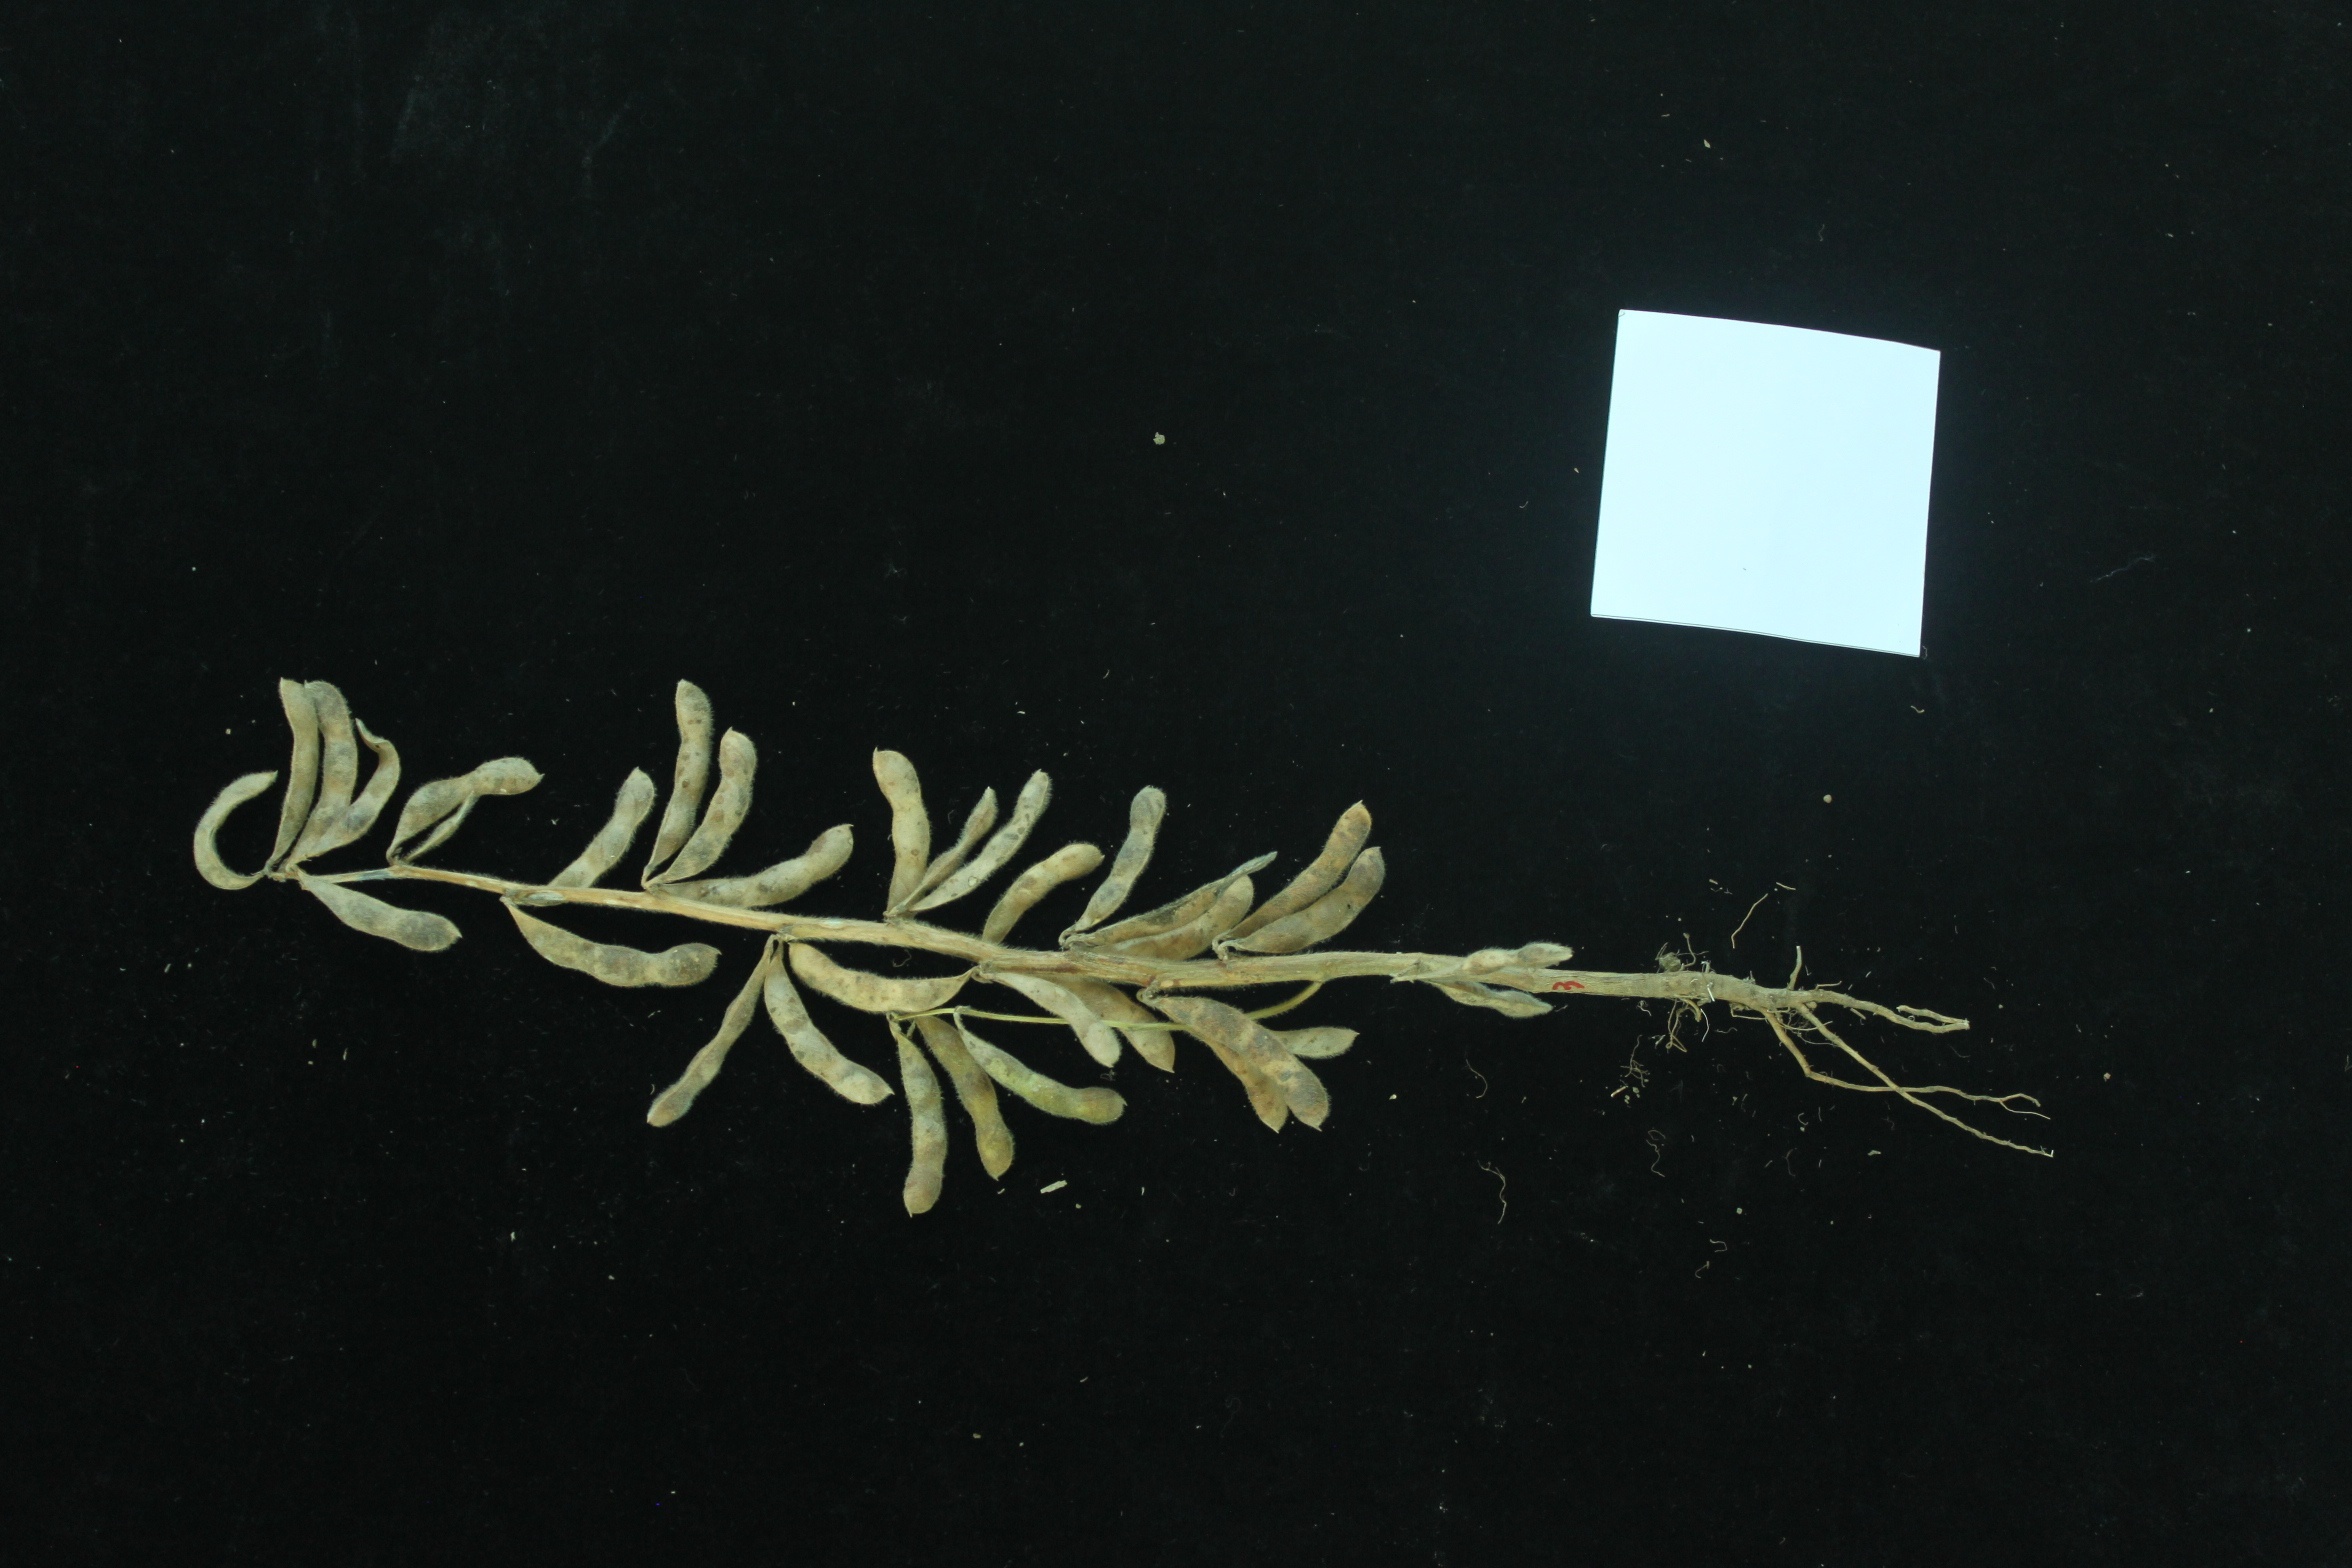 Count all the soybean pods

33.